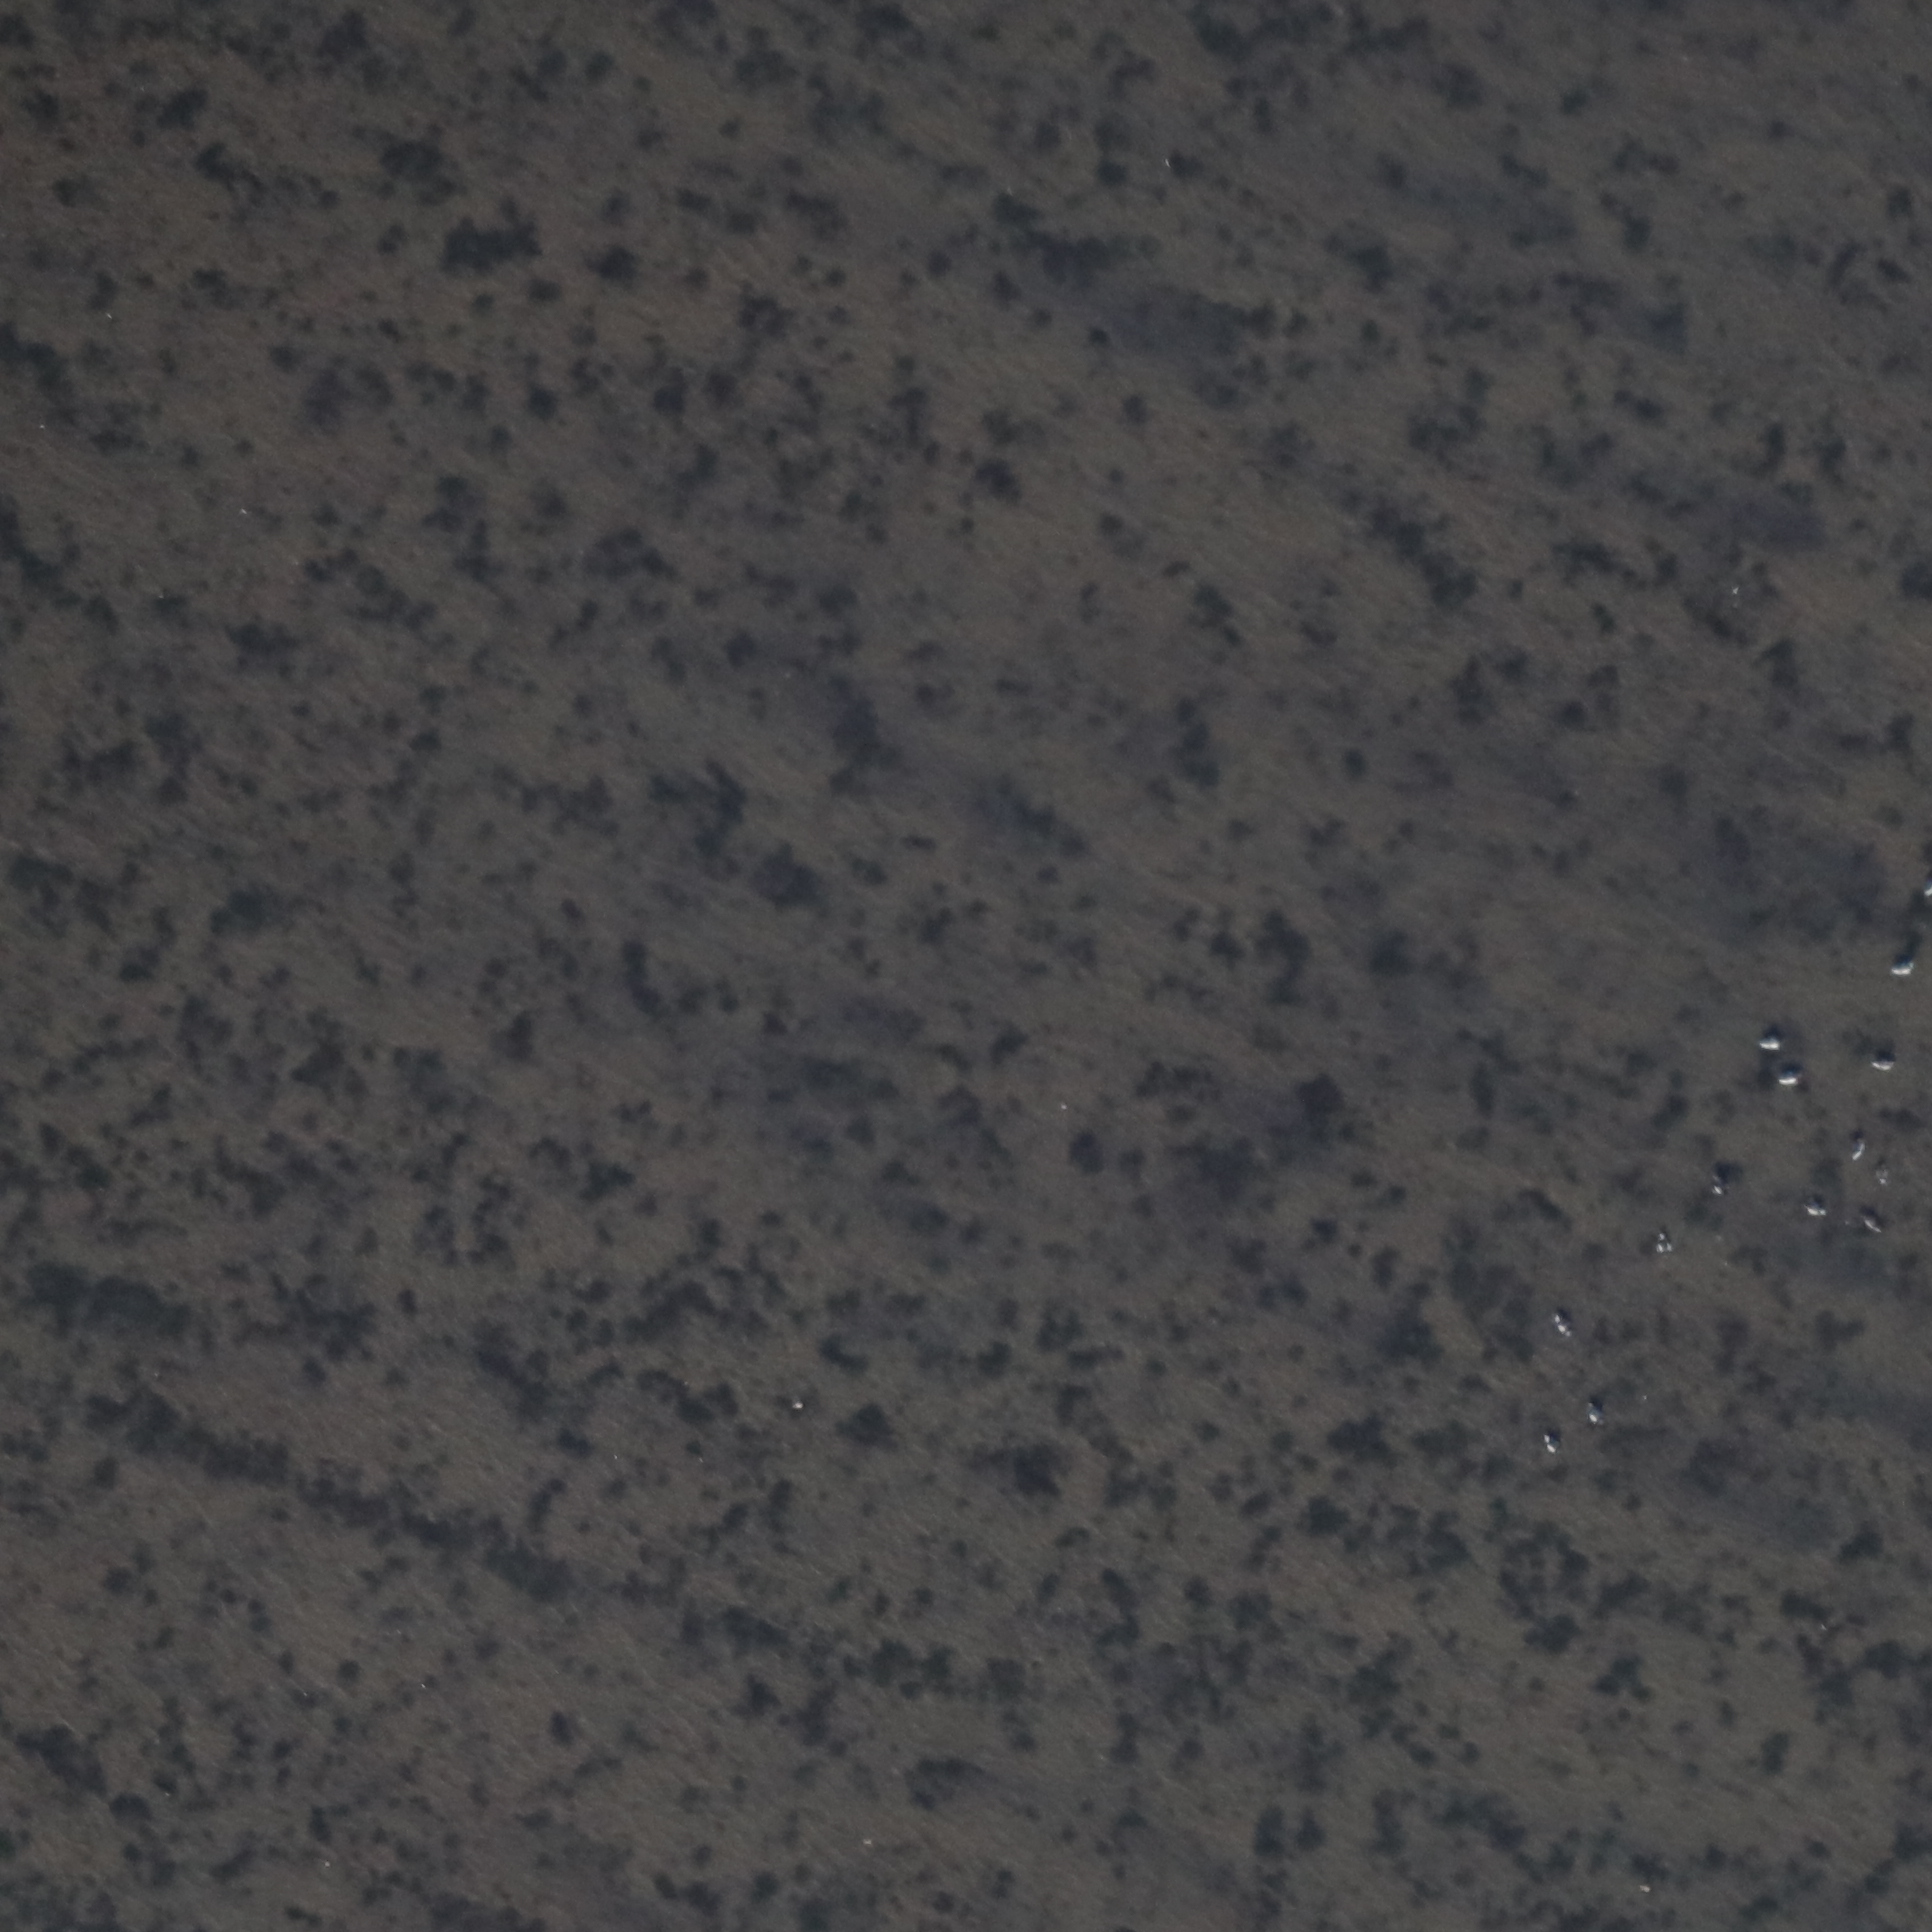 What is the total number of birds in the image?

14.